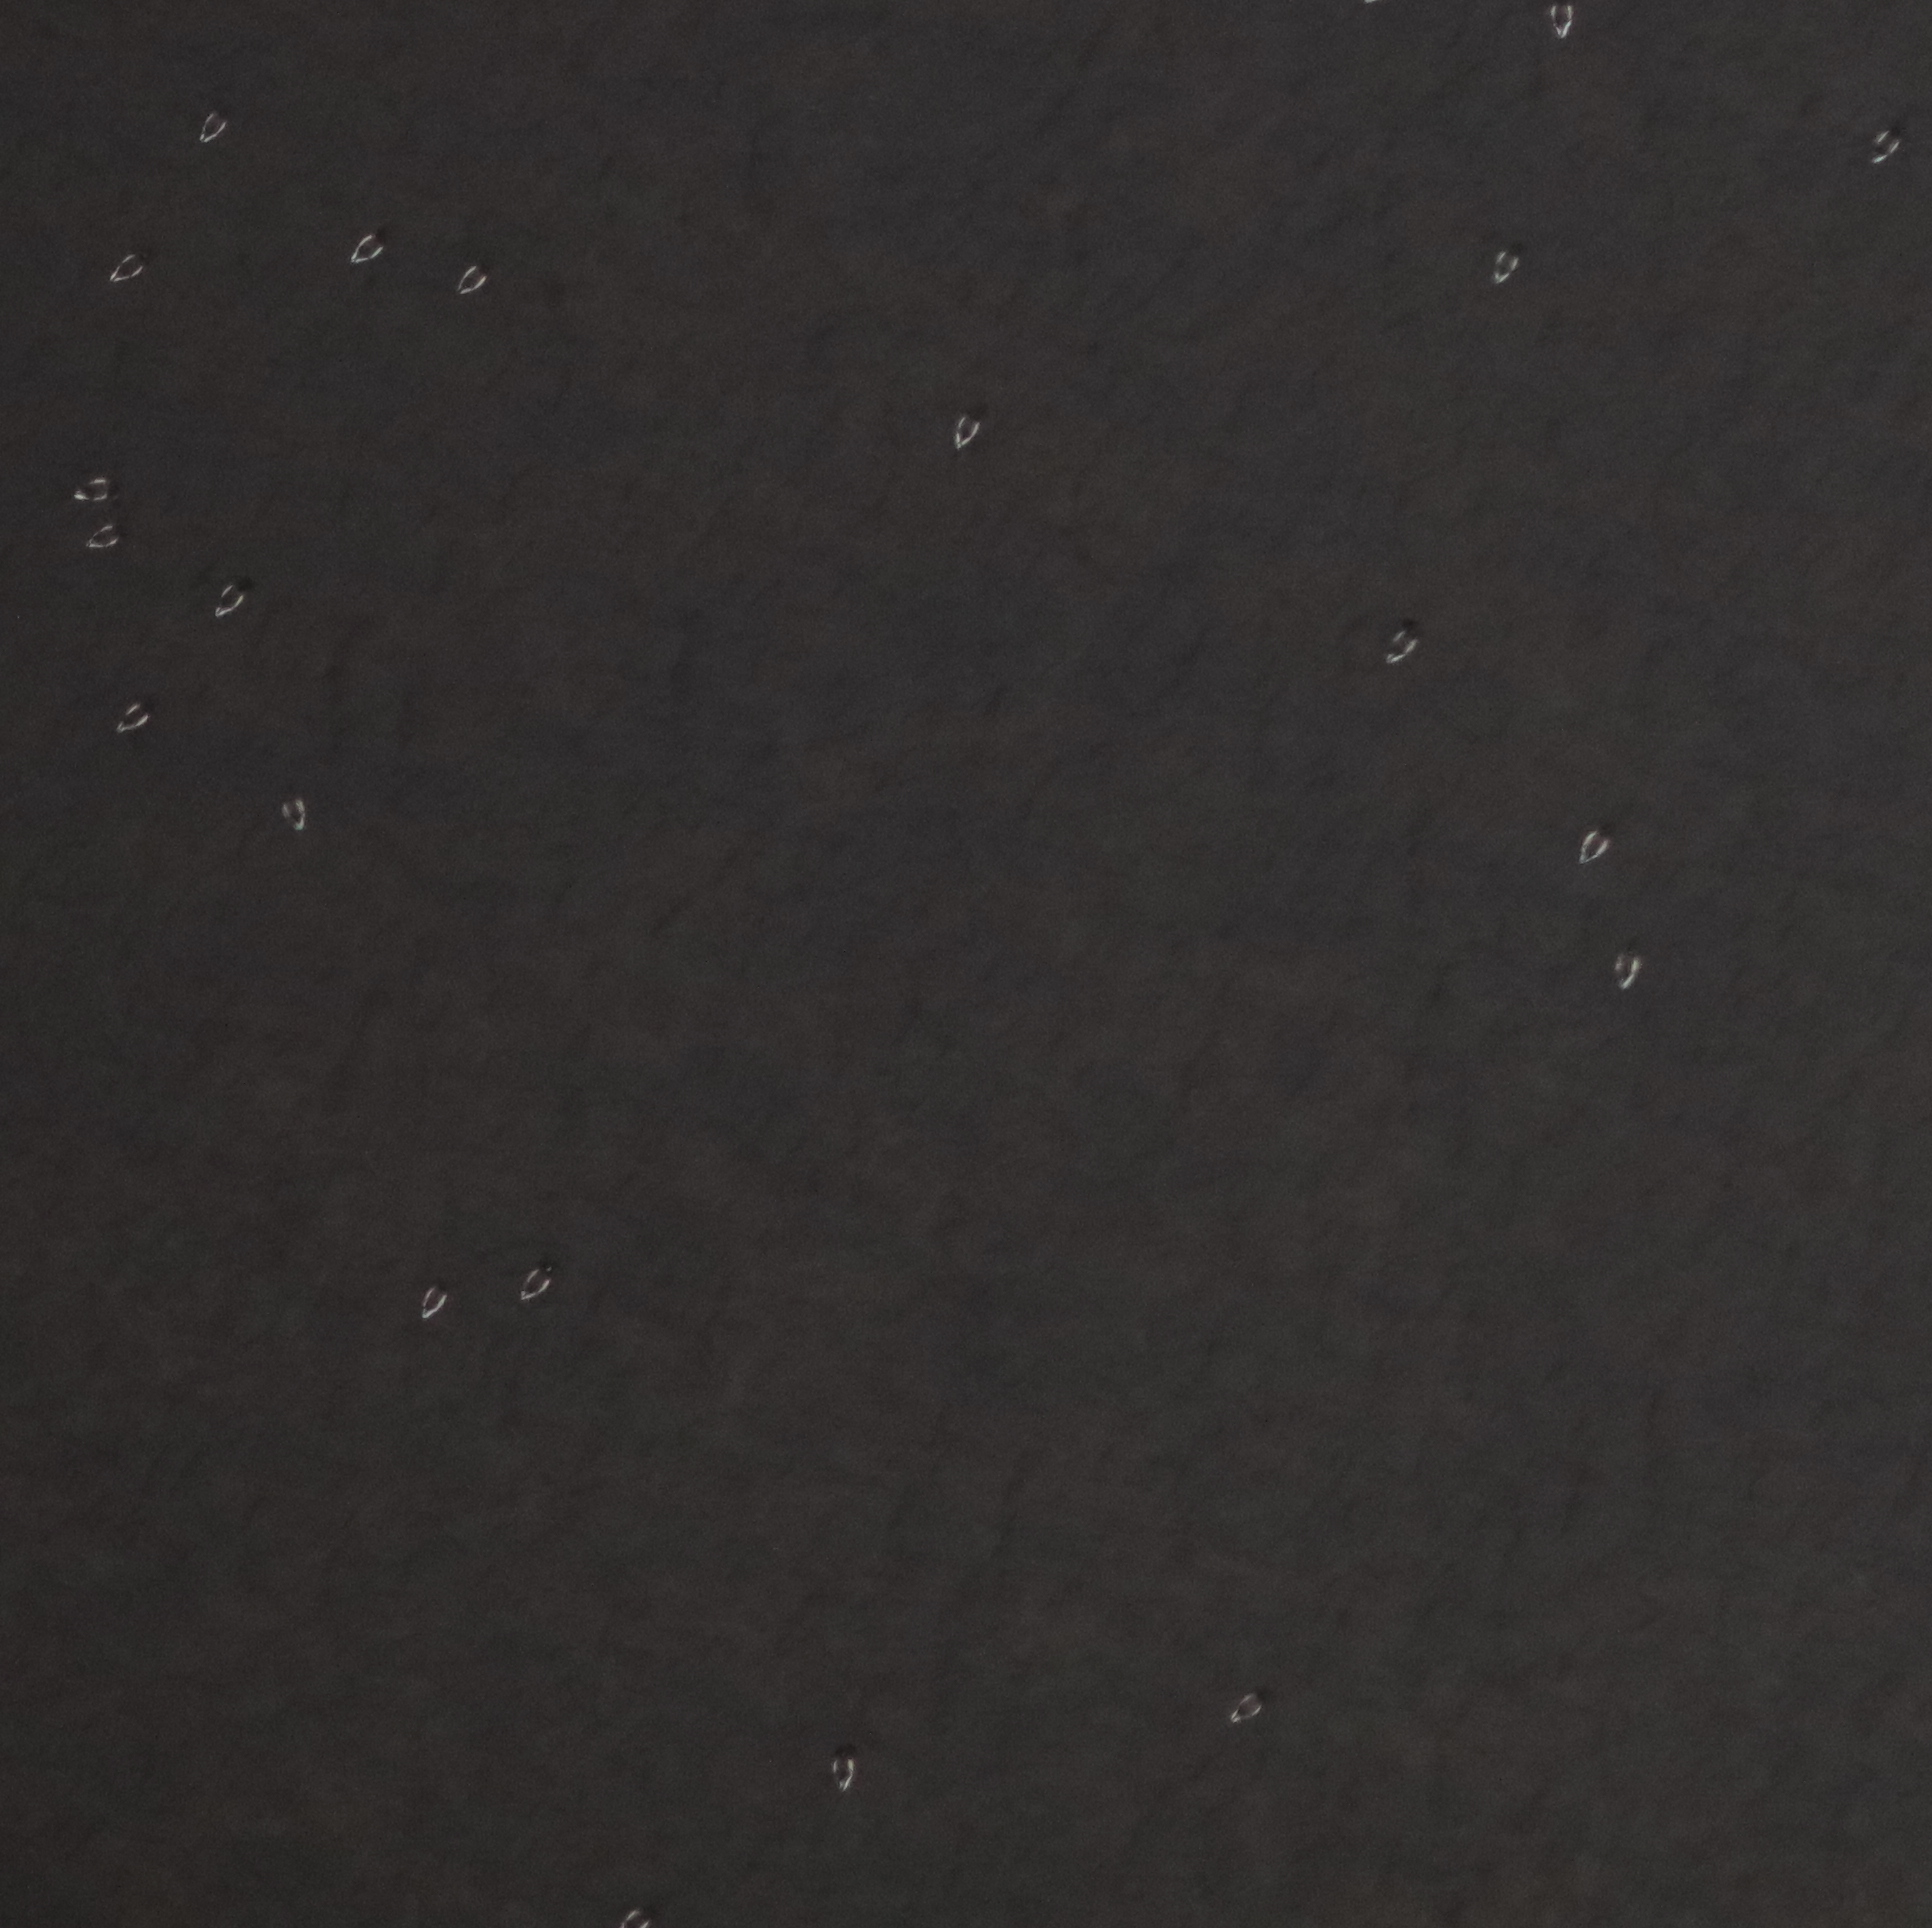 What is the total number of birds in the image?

21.